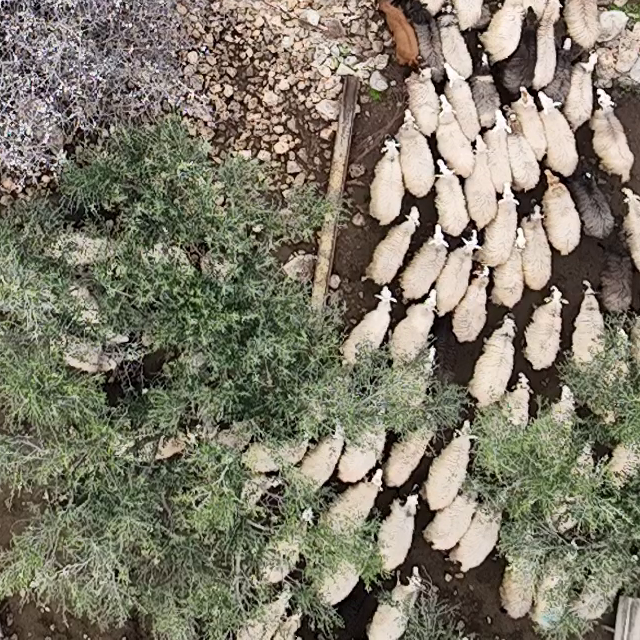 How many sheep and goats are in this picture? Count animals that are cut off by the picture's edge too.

73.